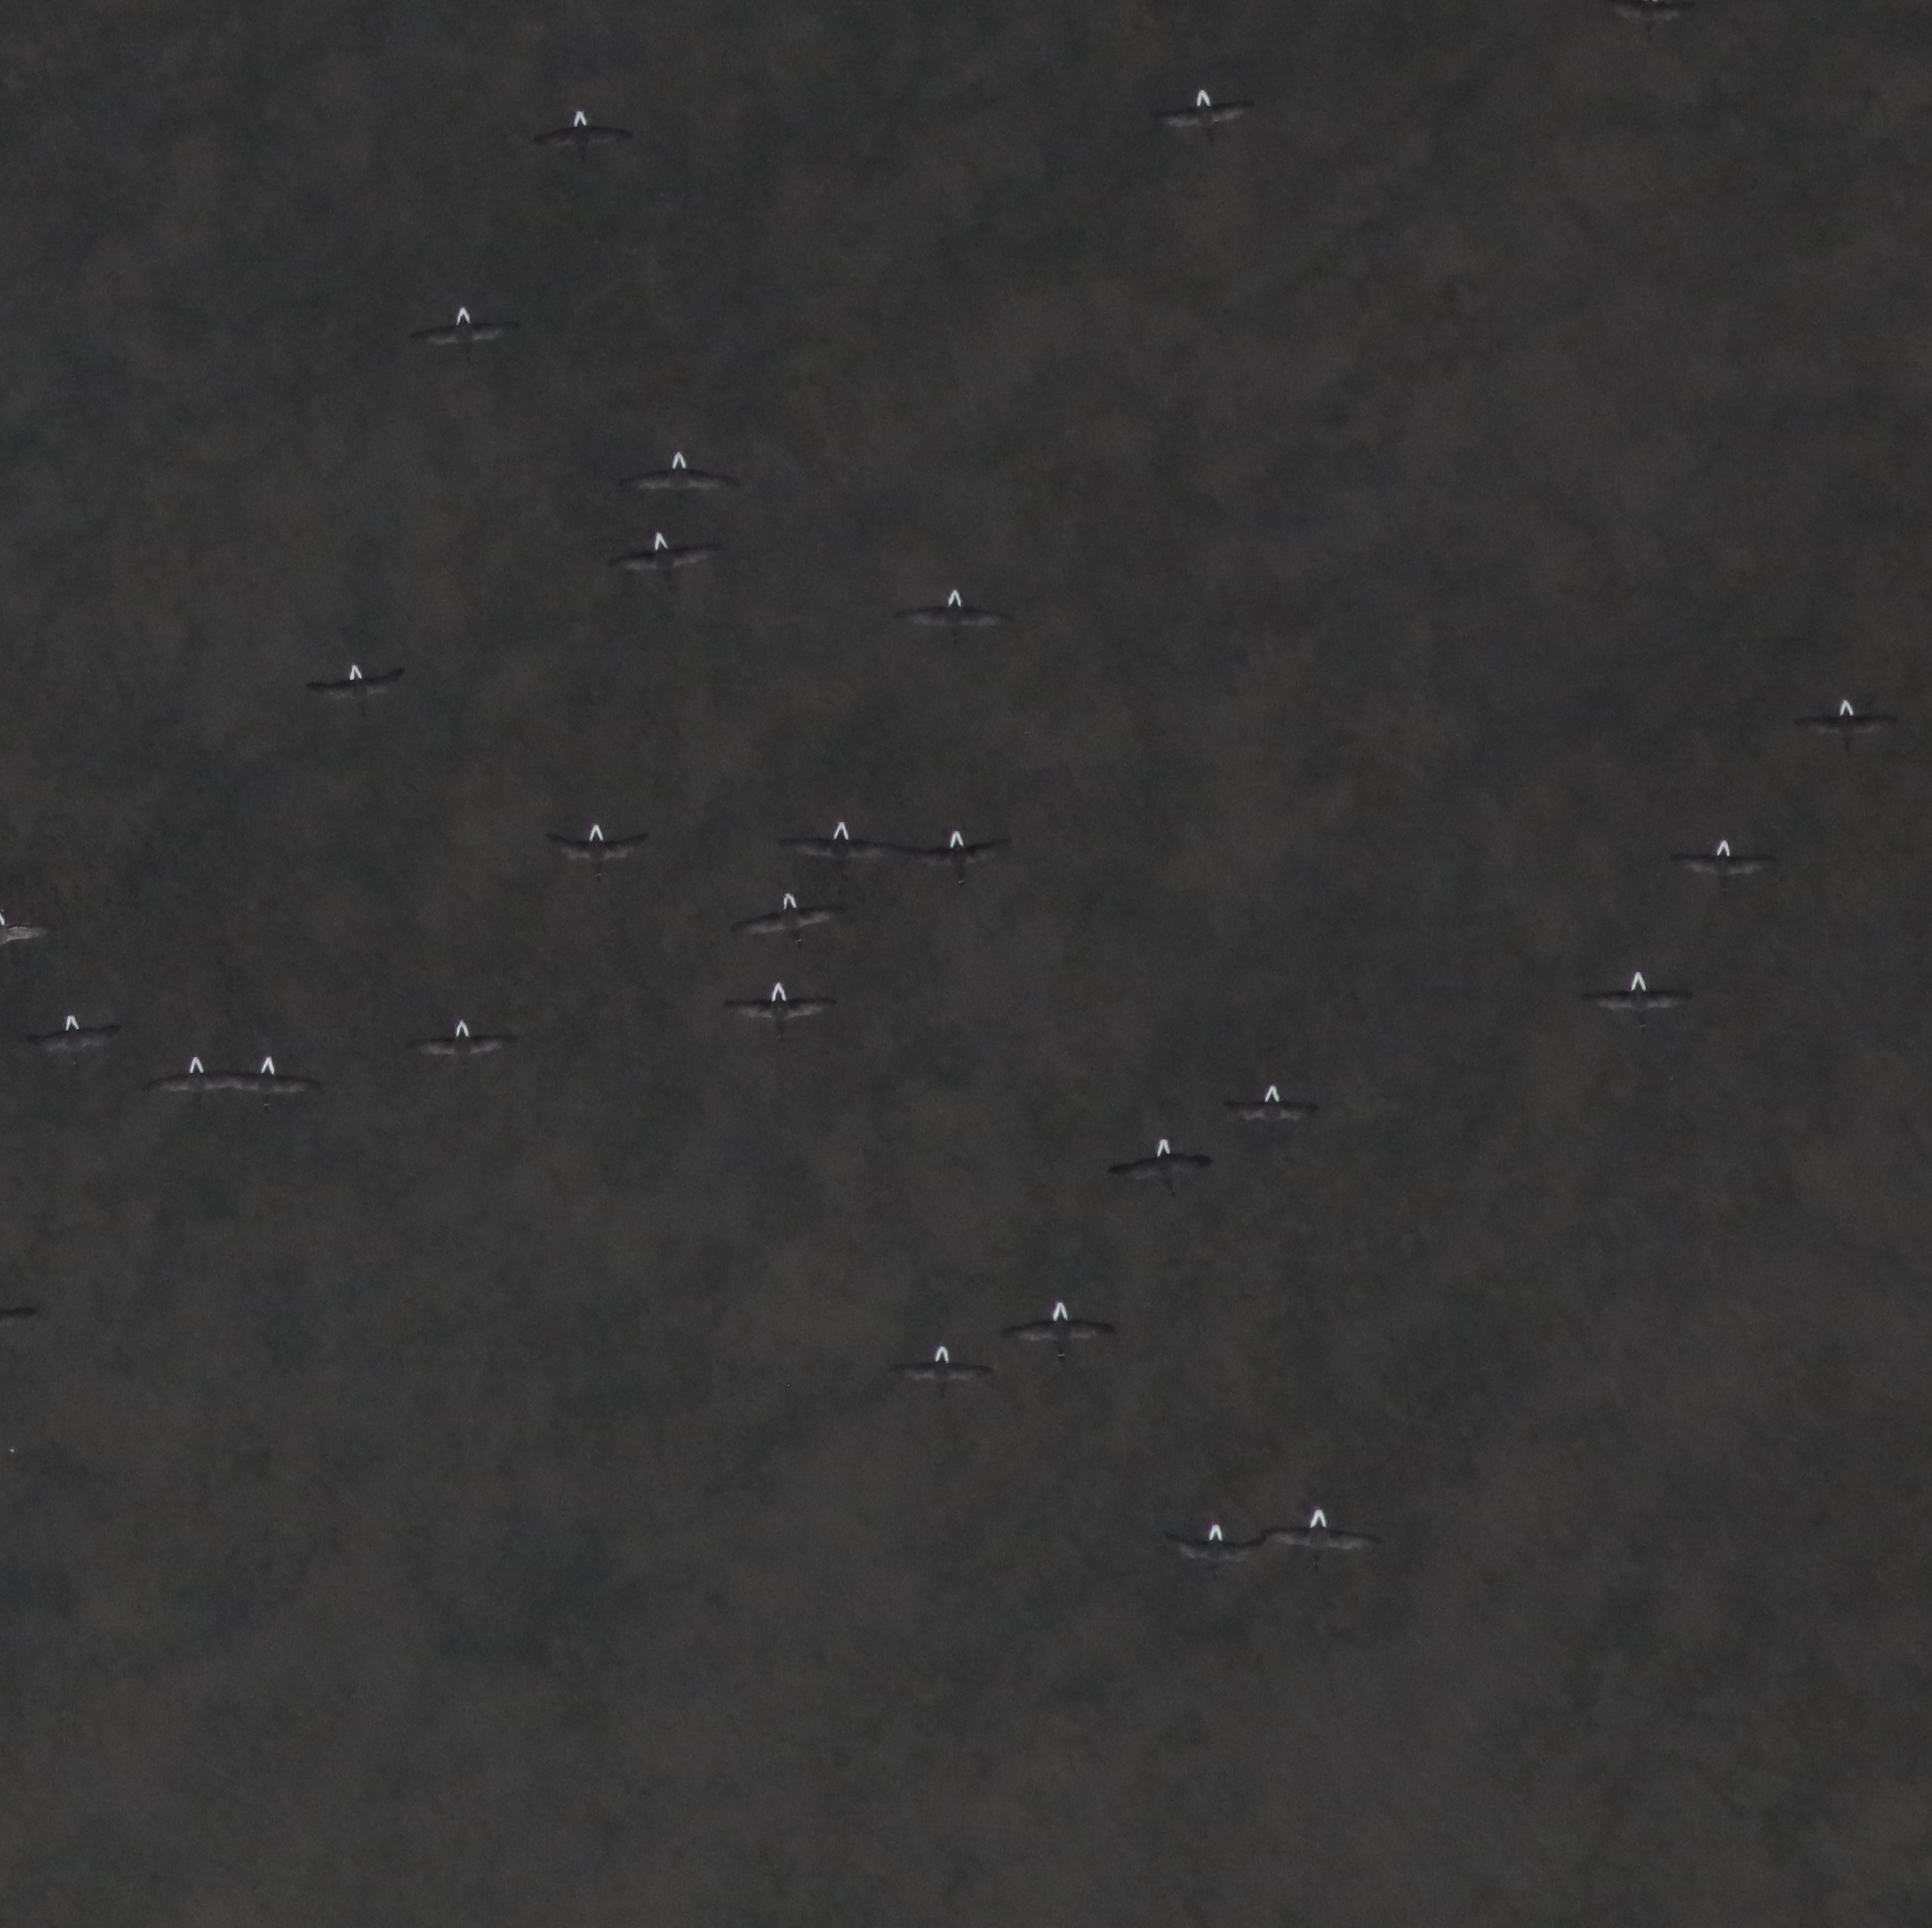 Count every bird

26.